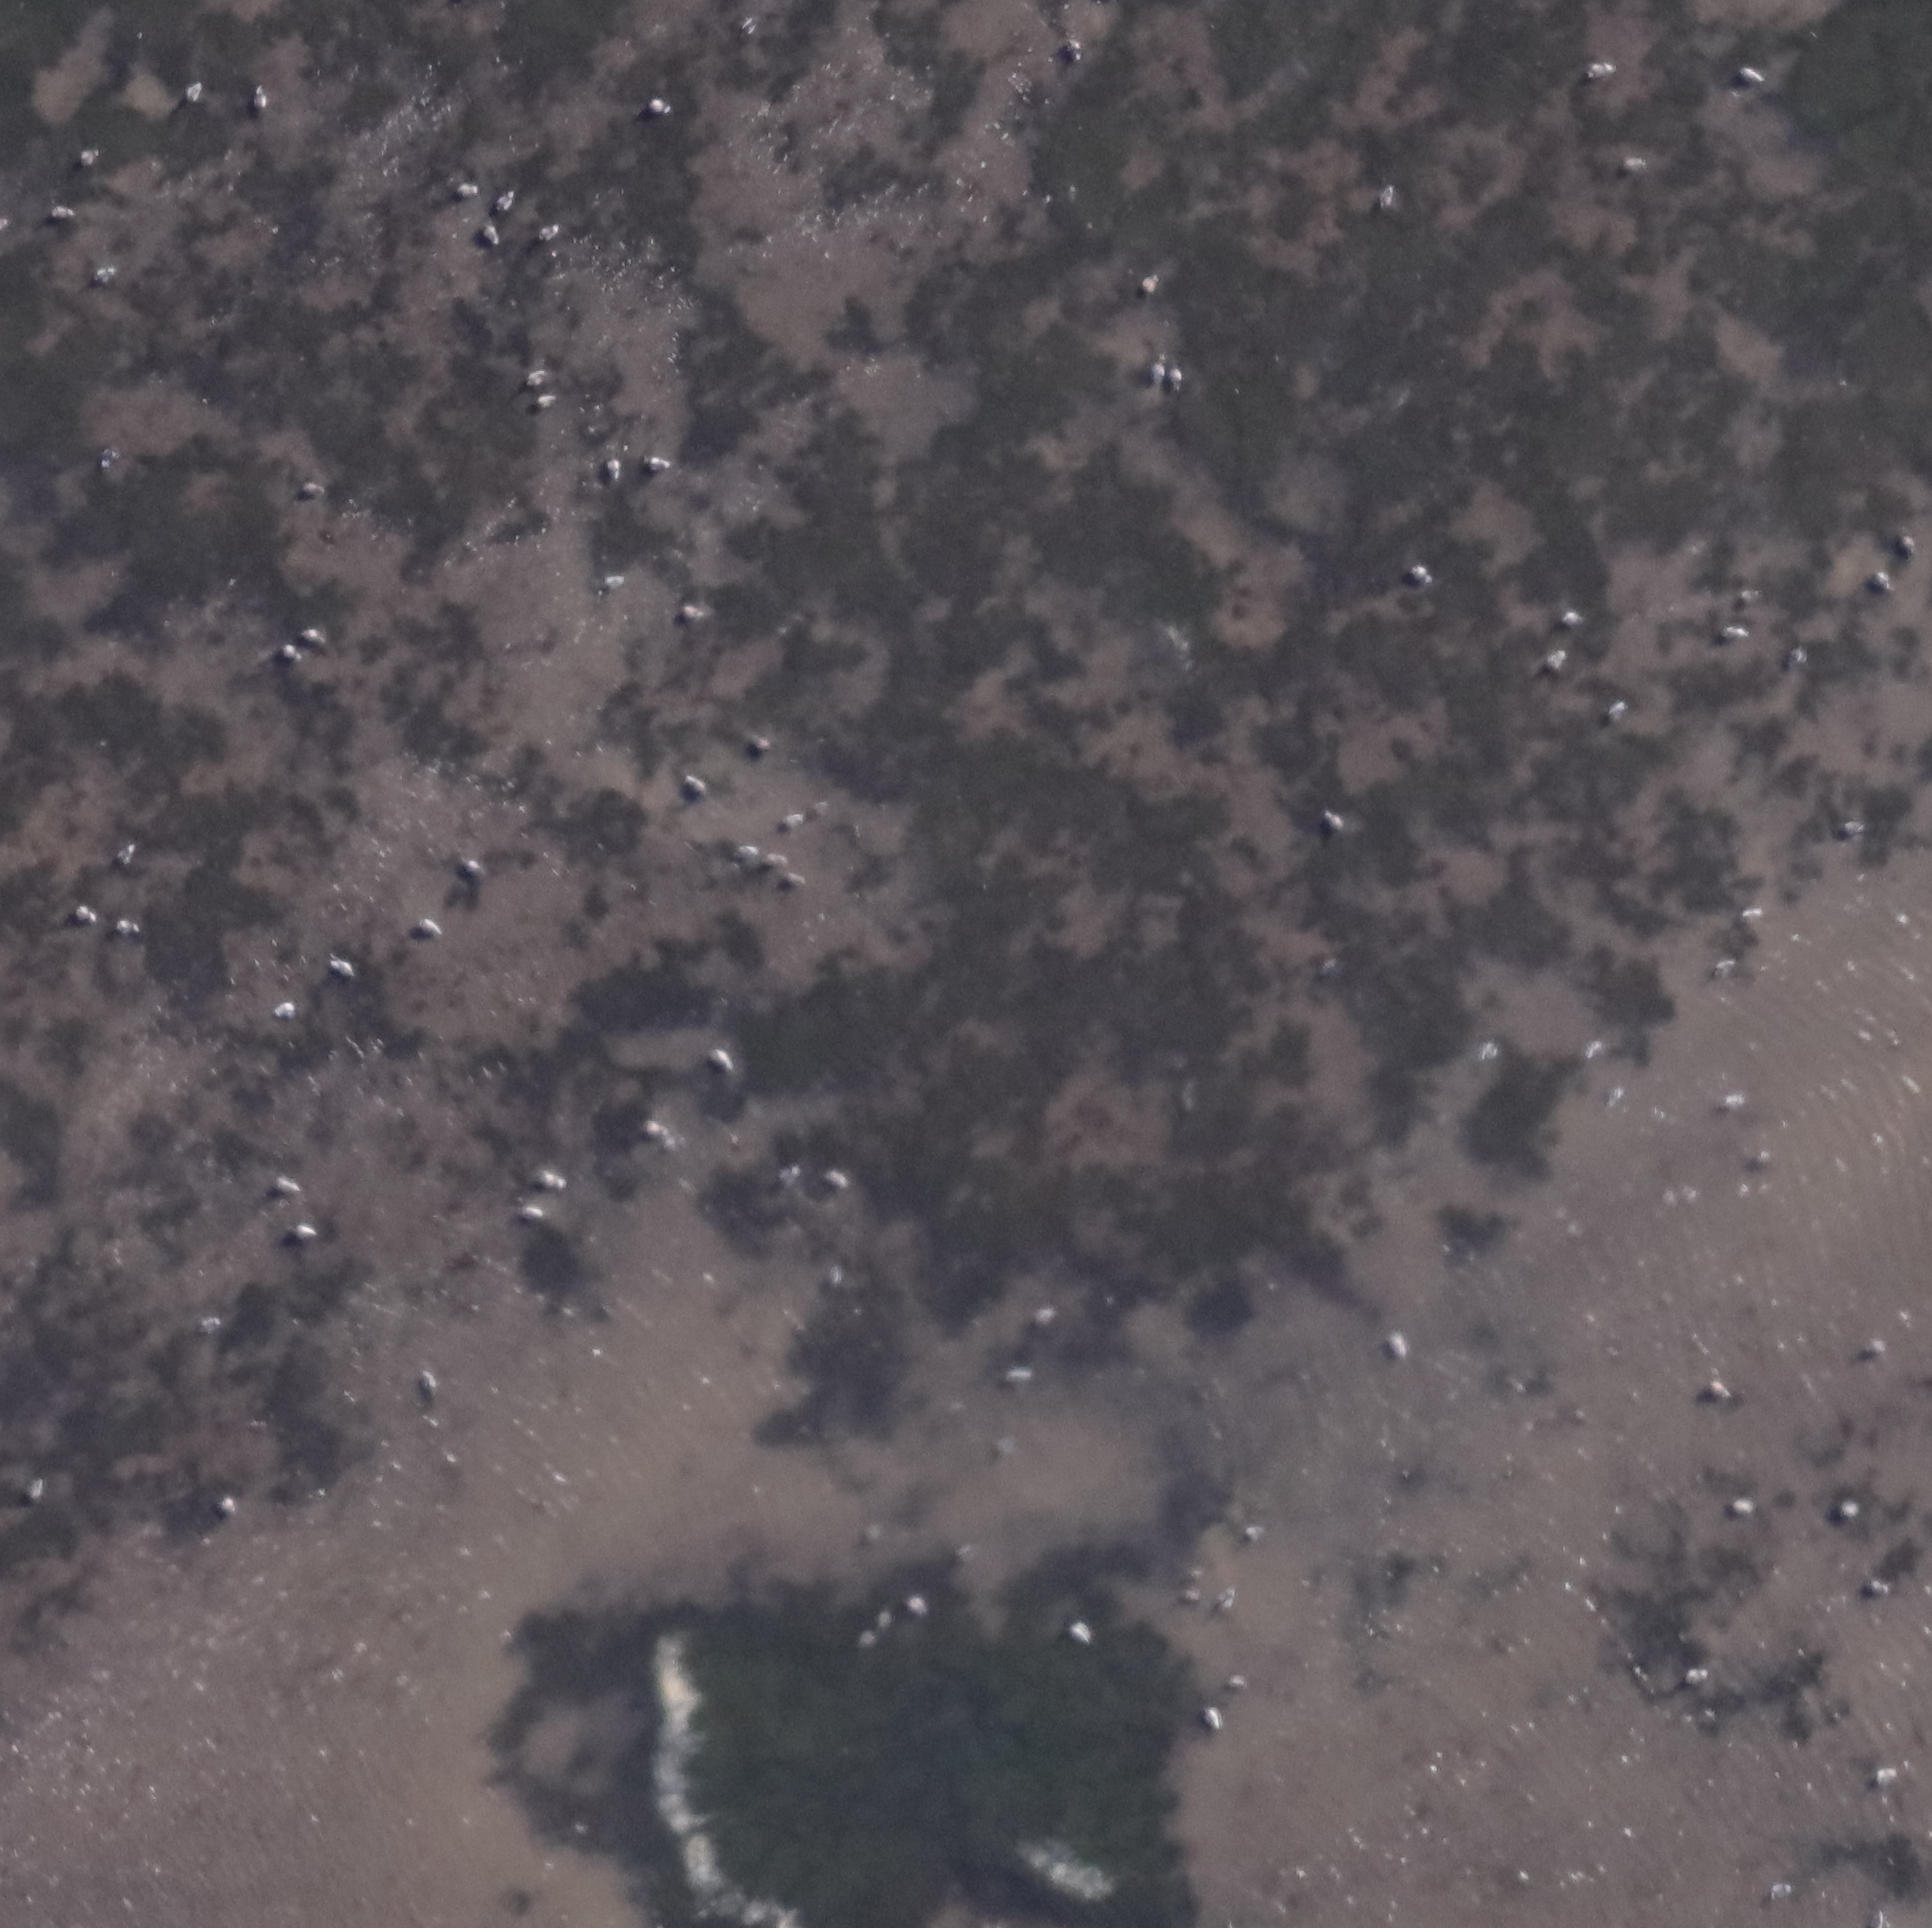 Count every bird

98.